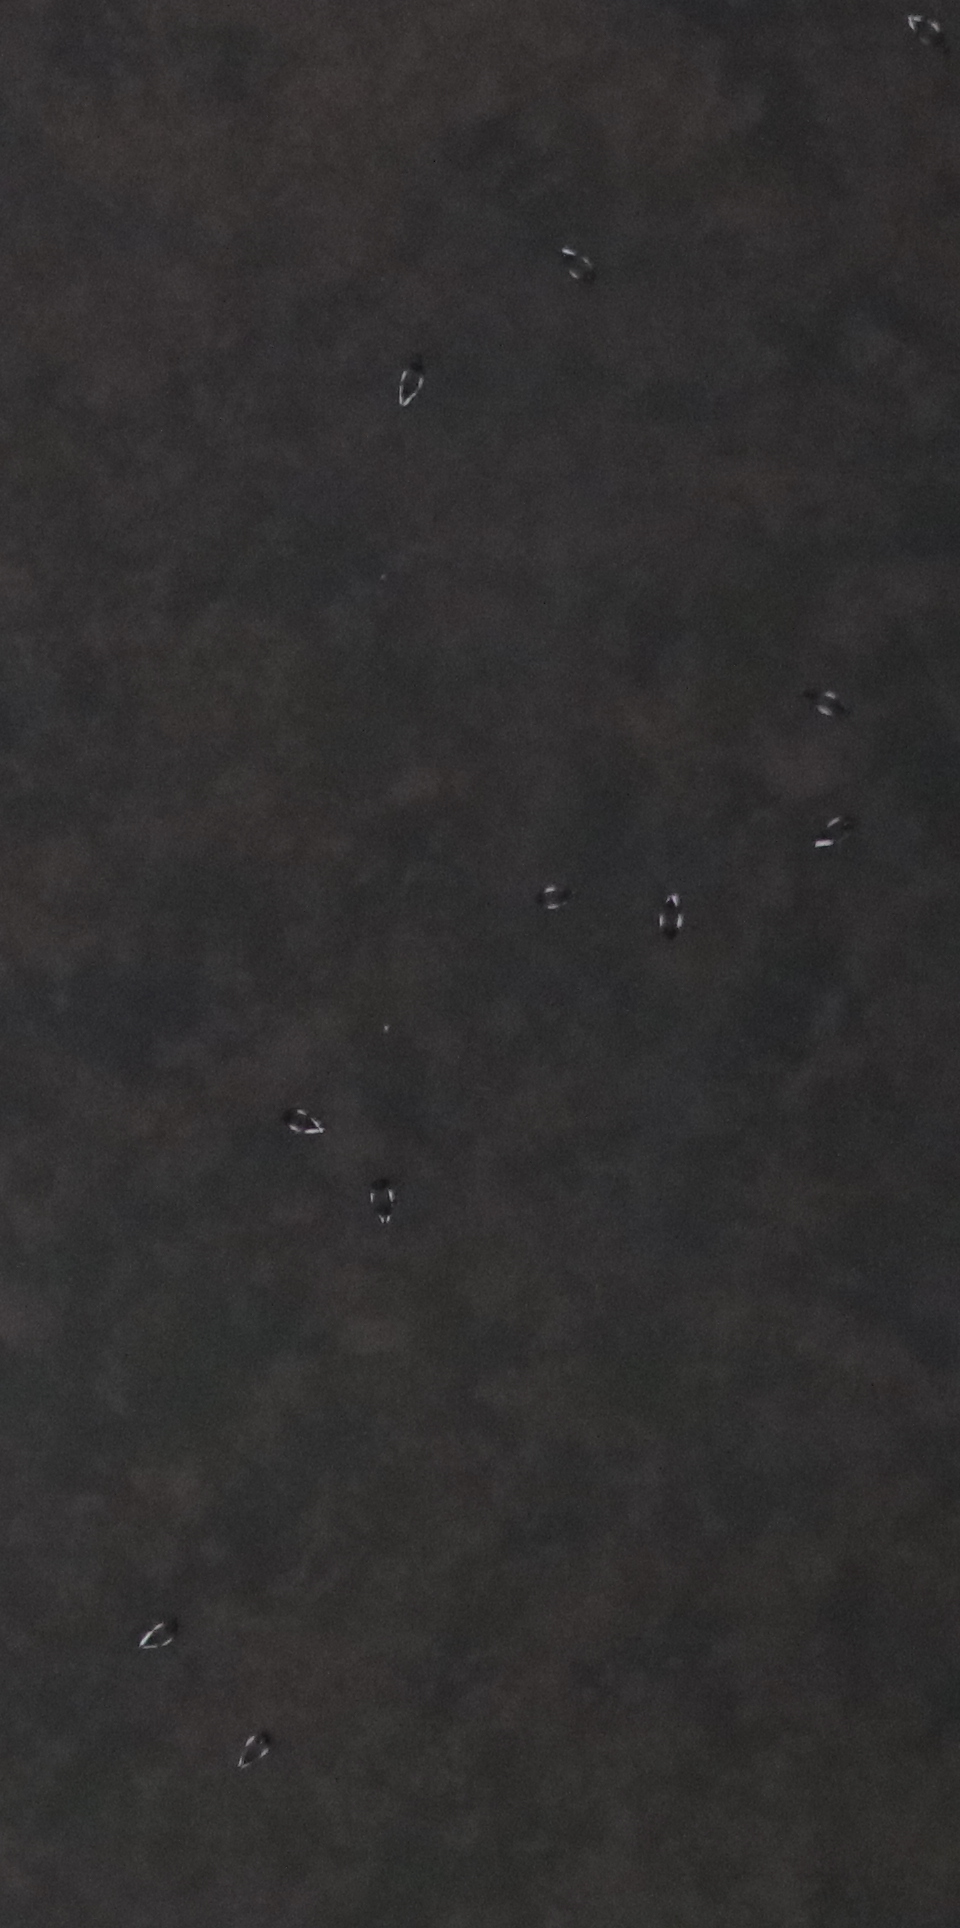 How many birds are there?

11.